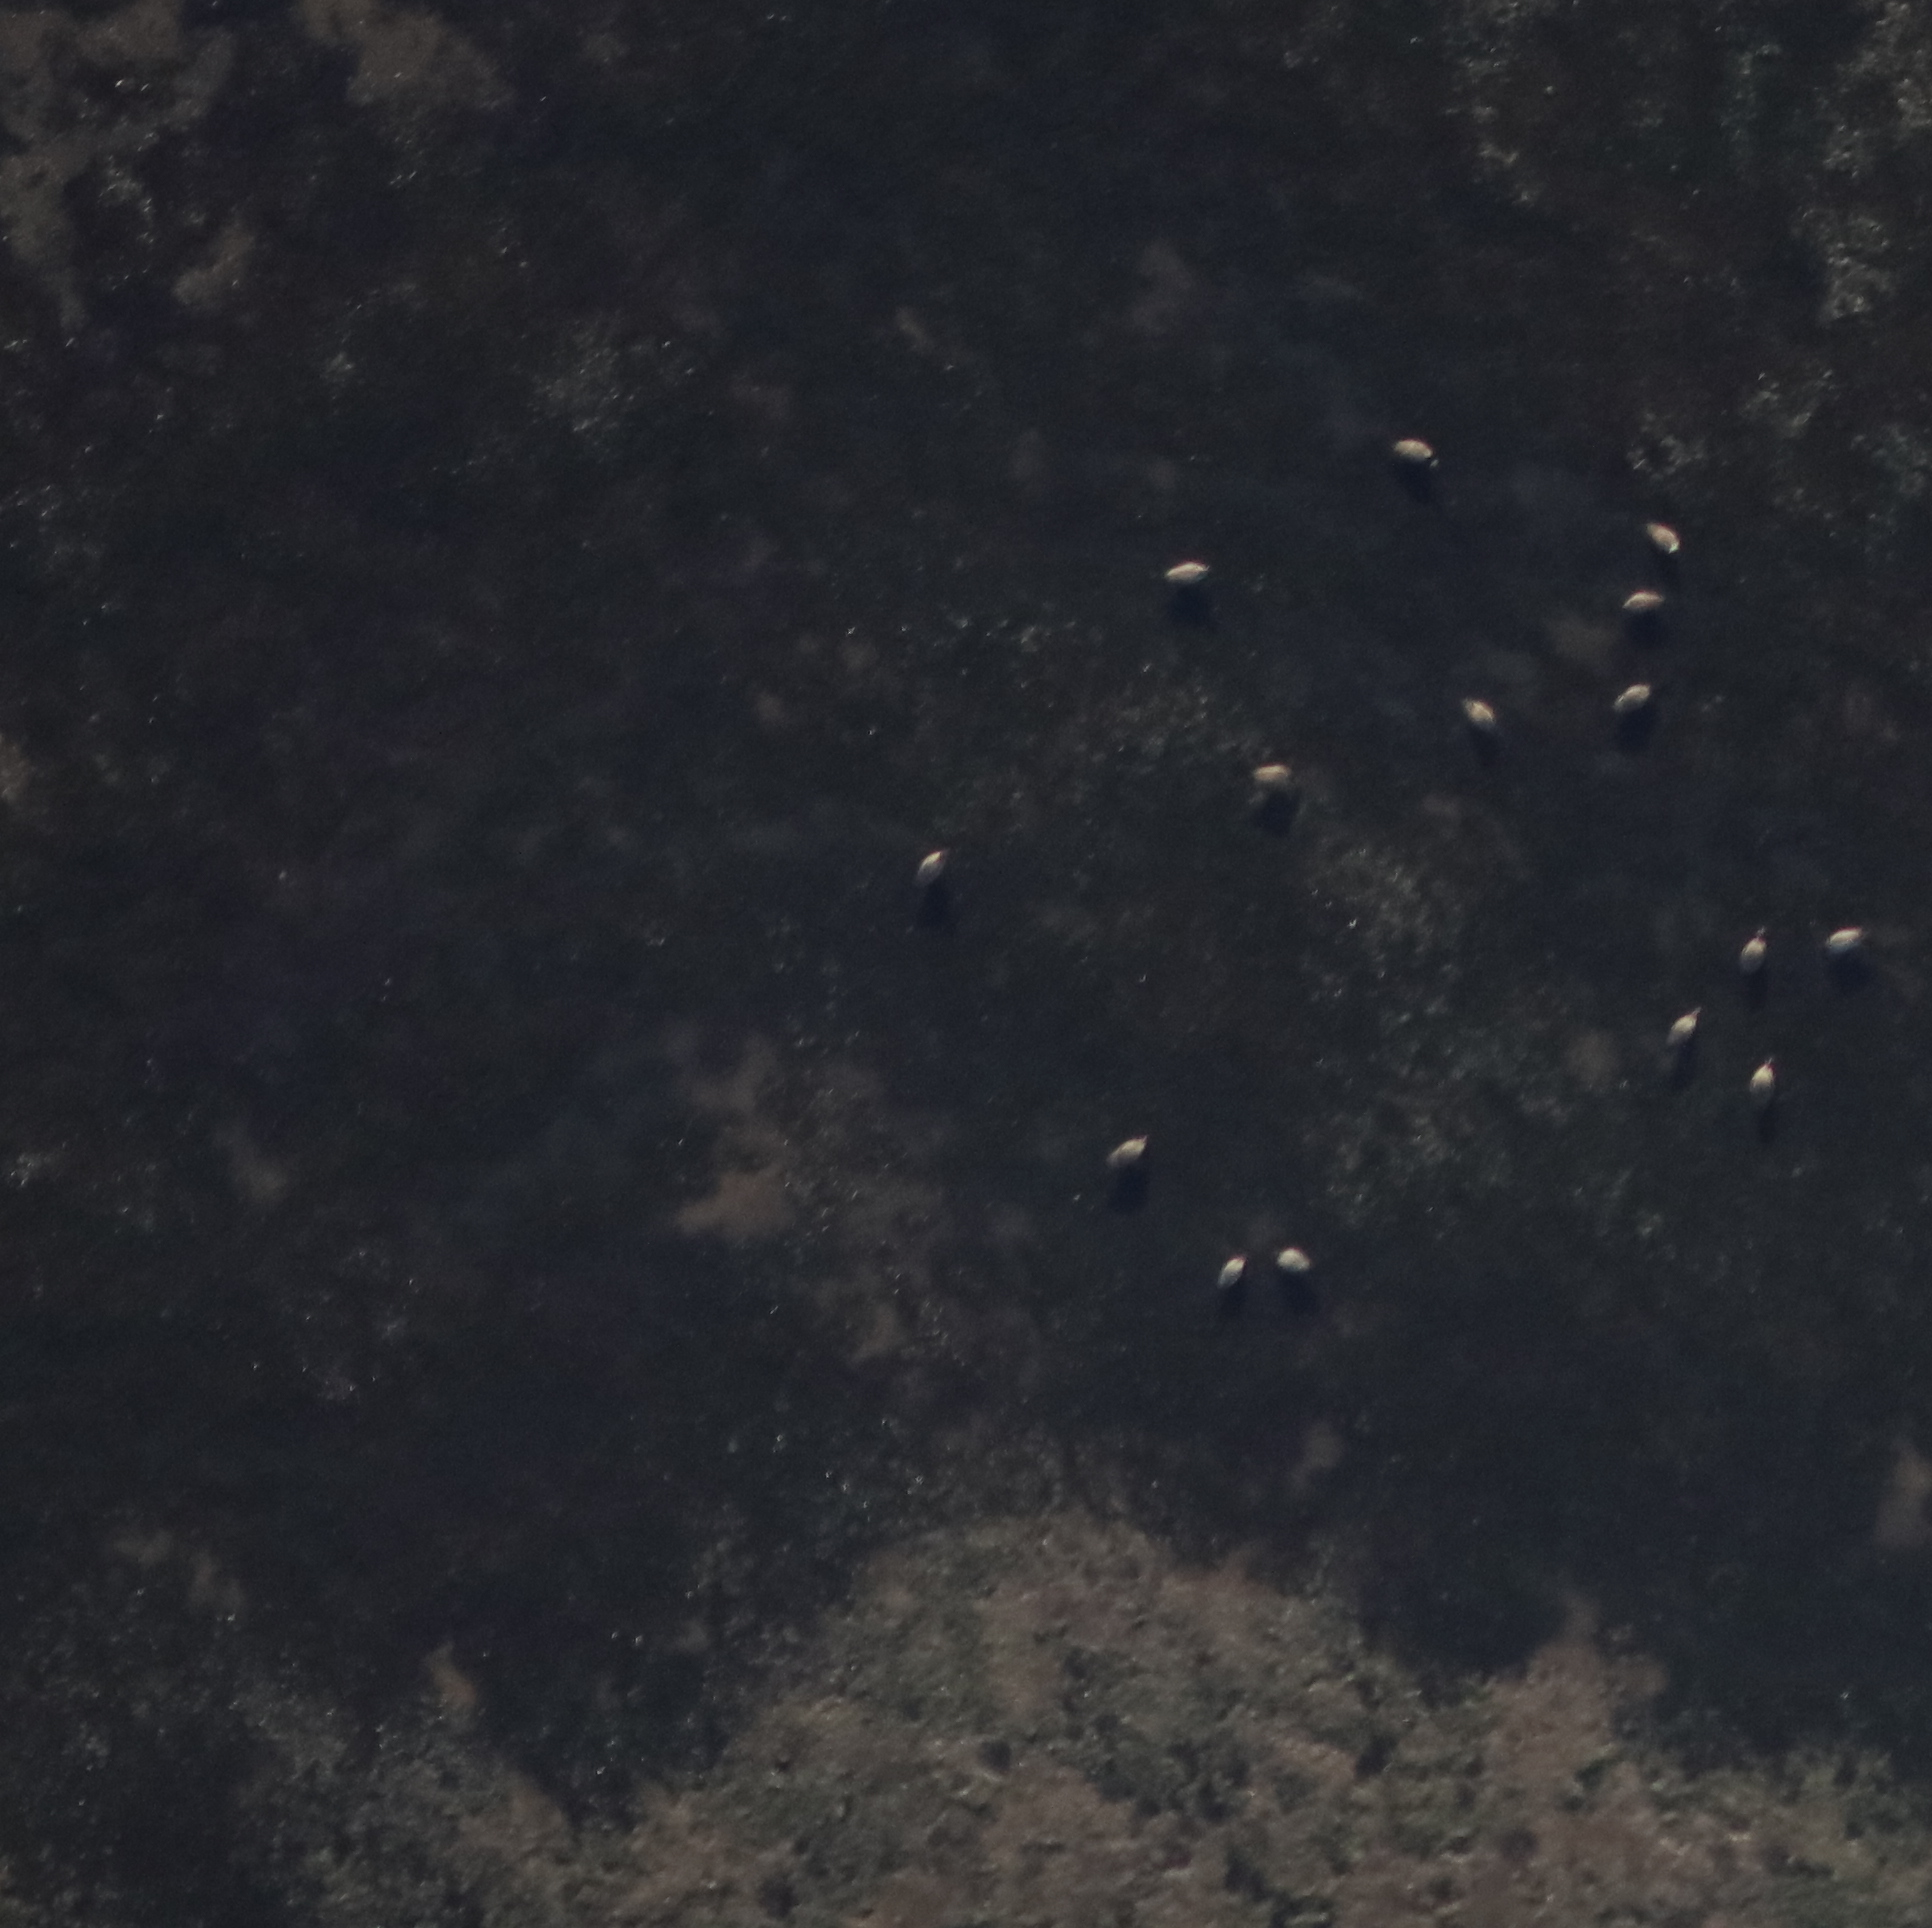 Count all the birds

15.